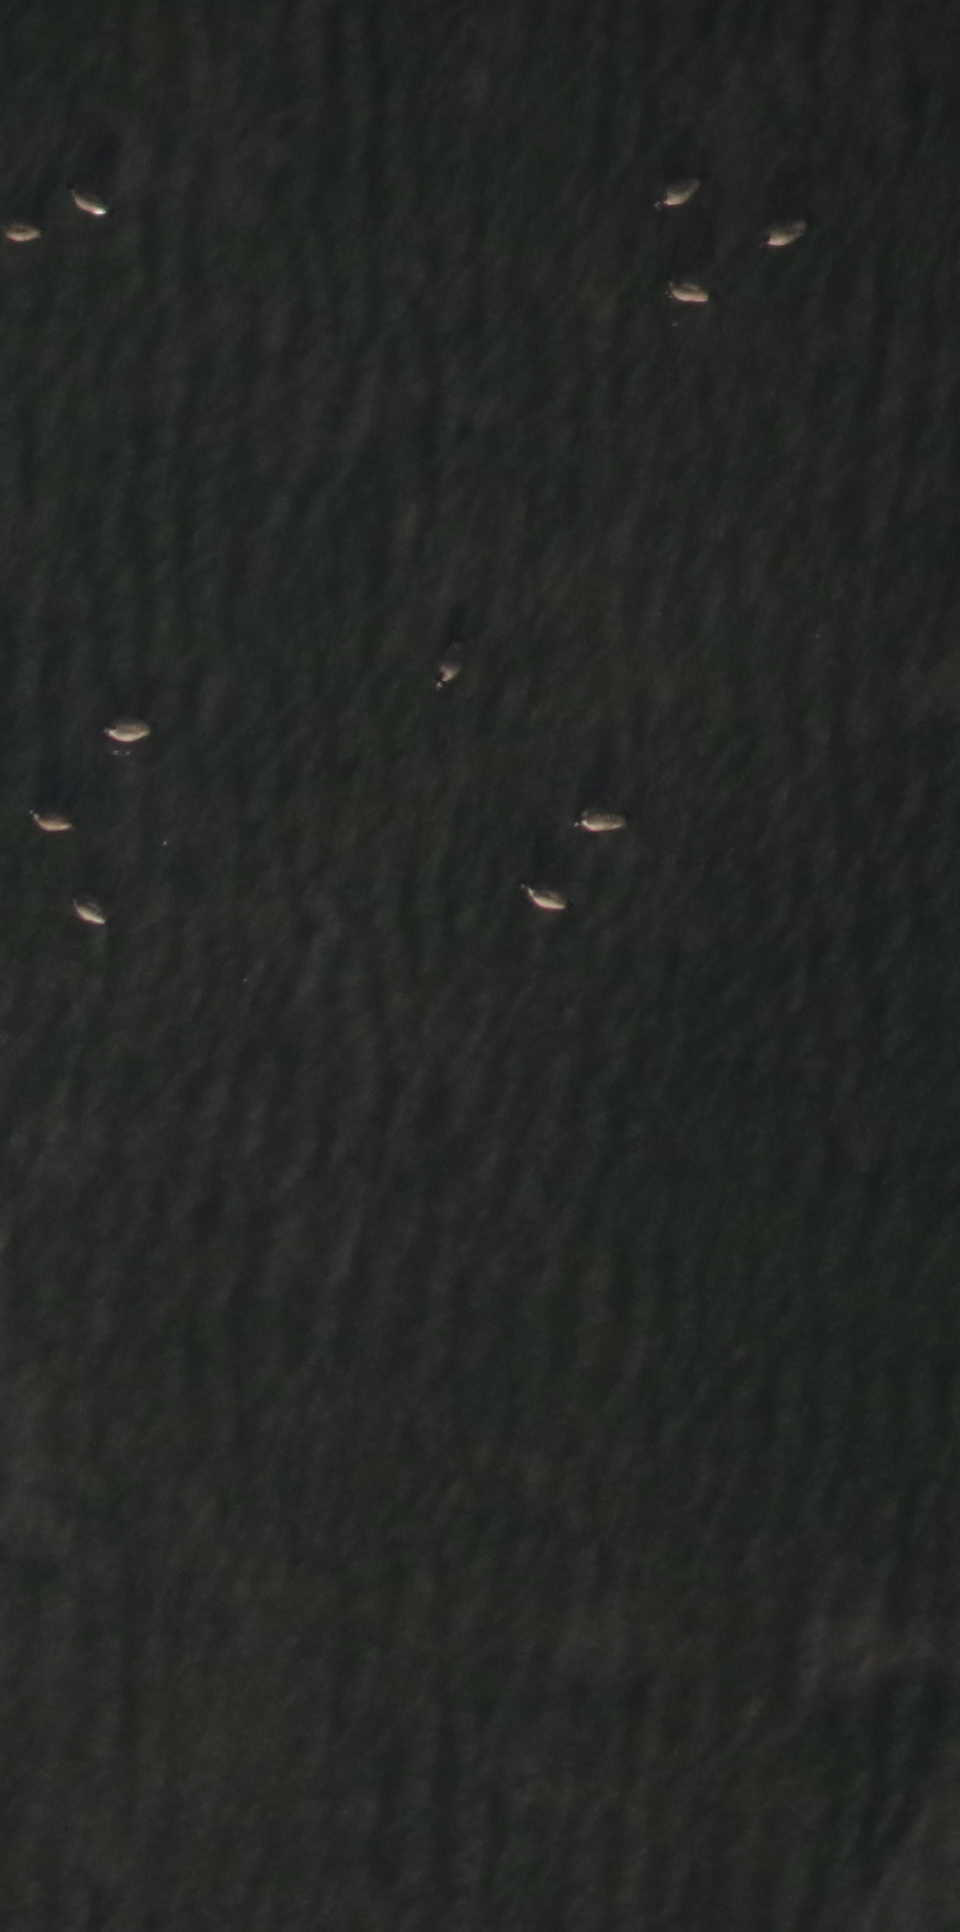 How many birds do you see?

11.